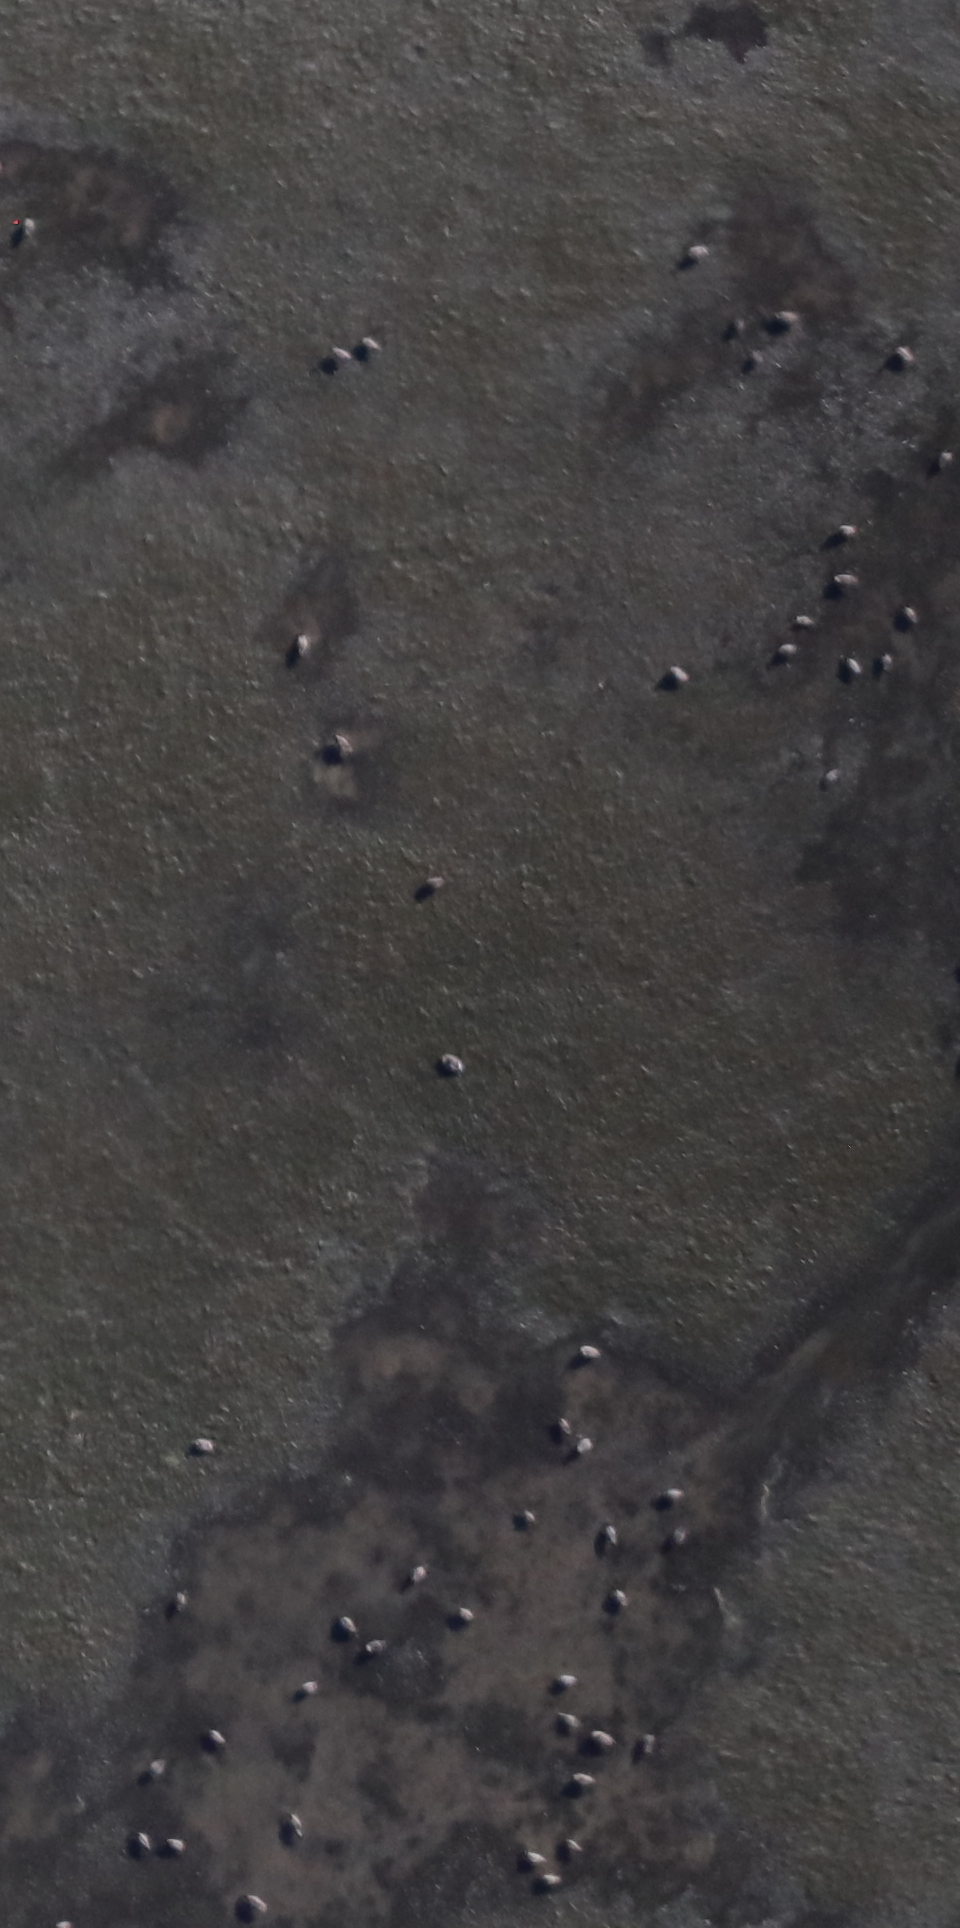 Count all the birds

51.